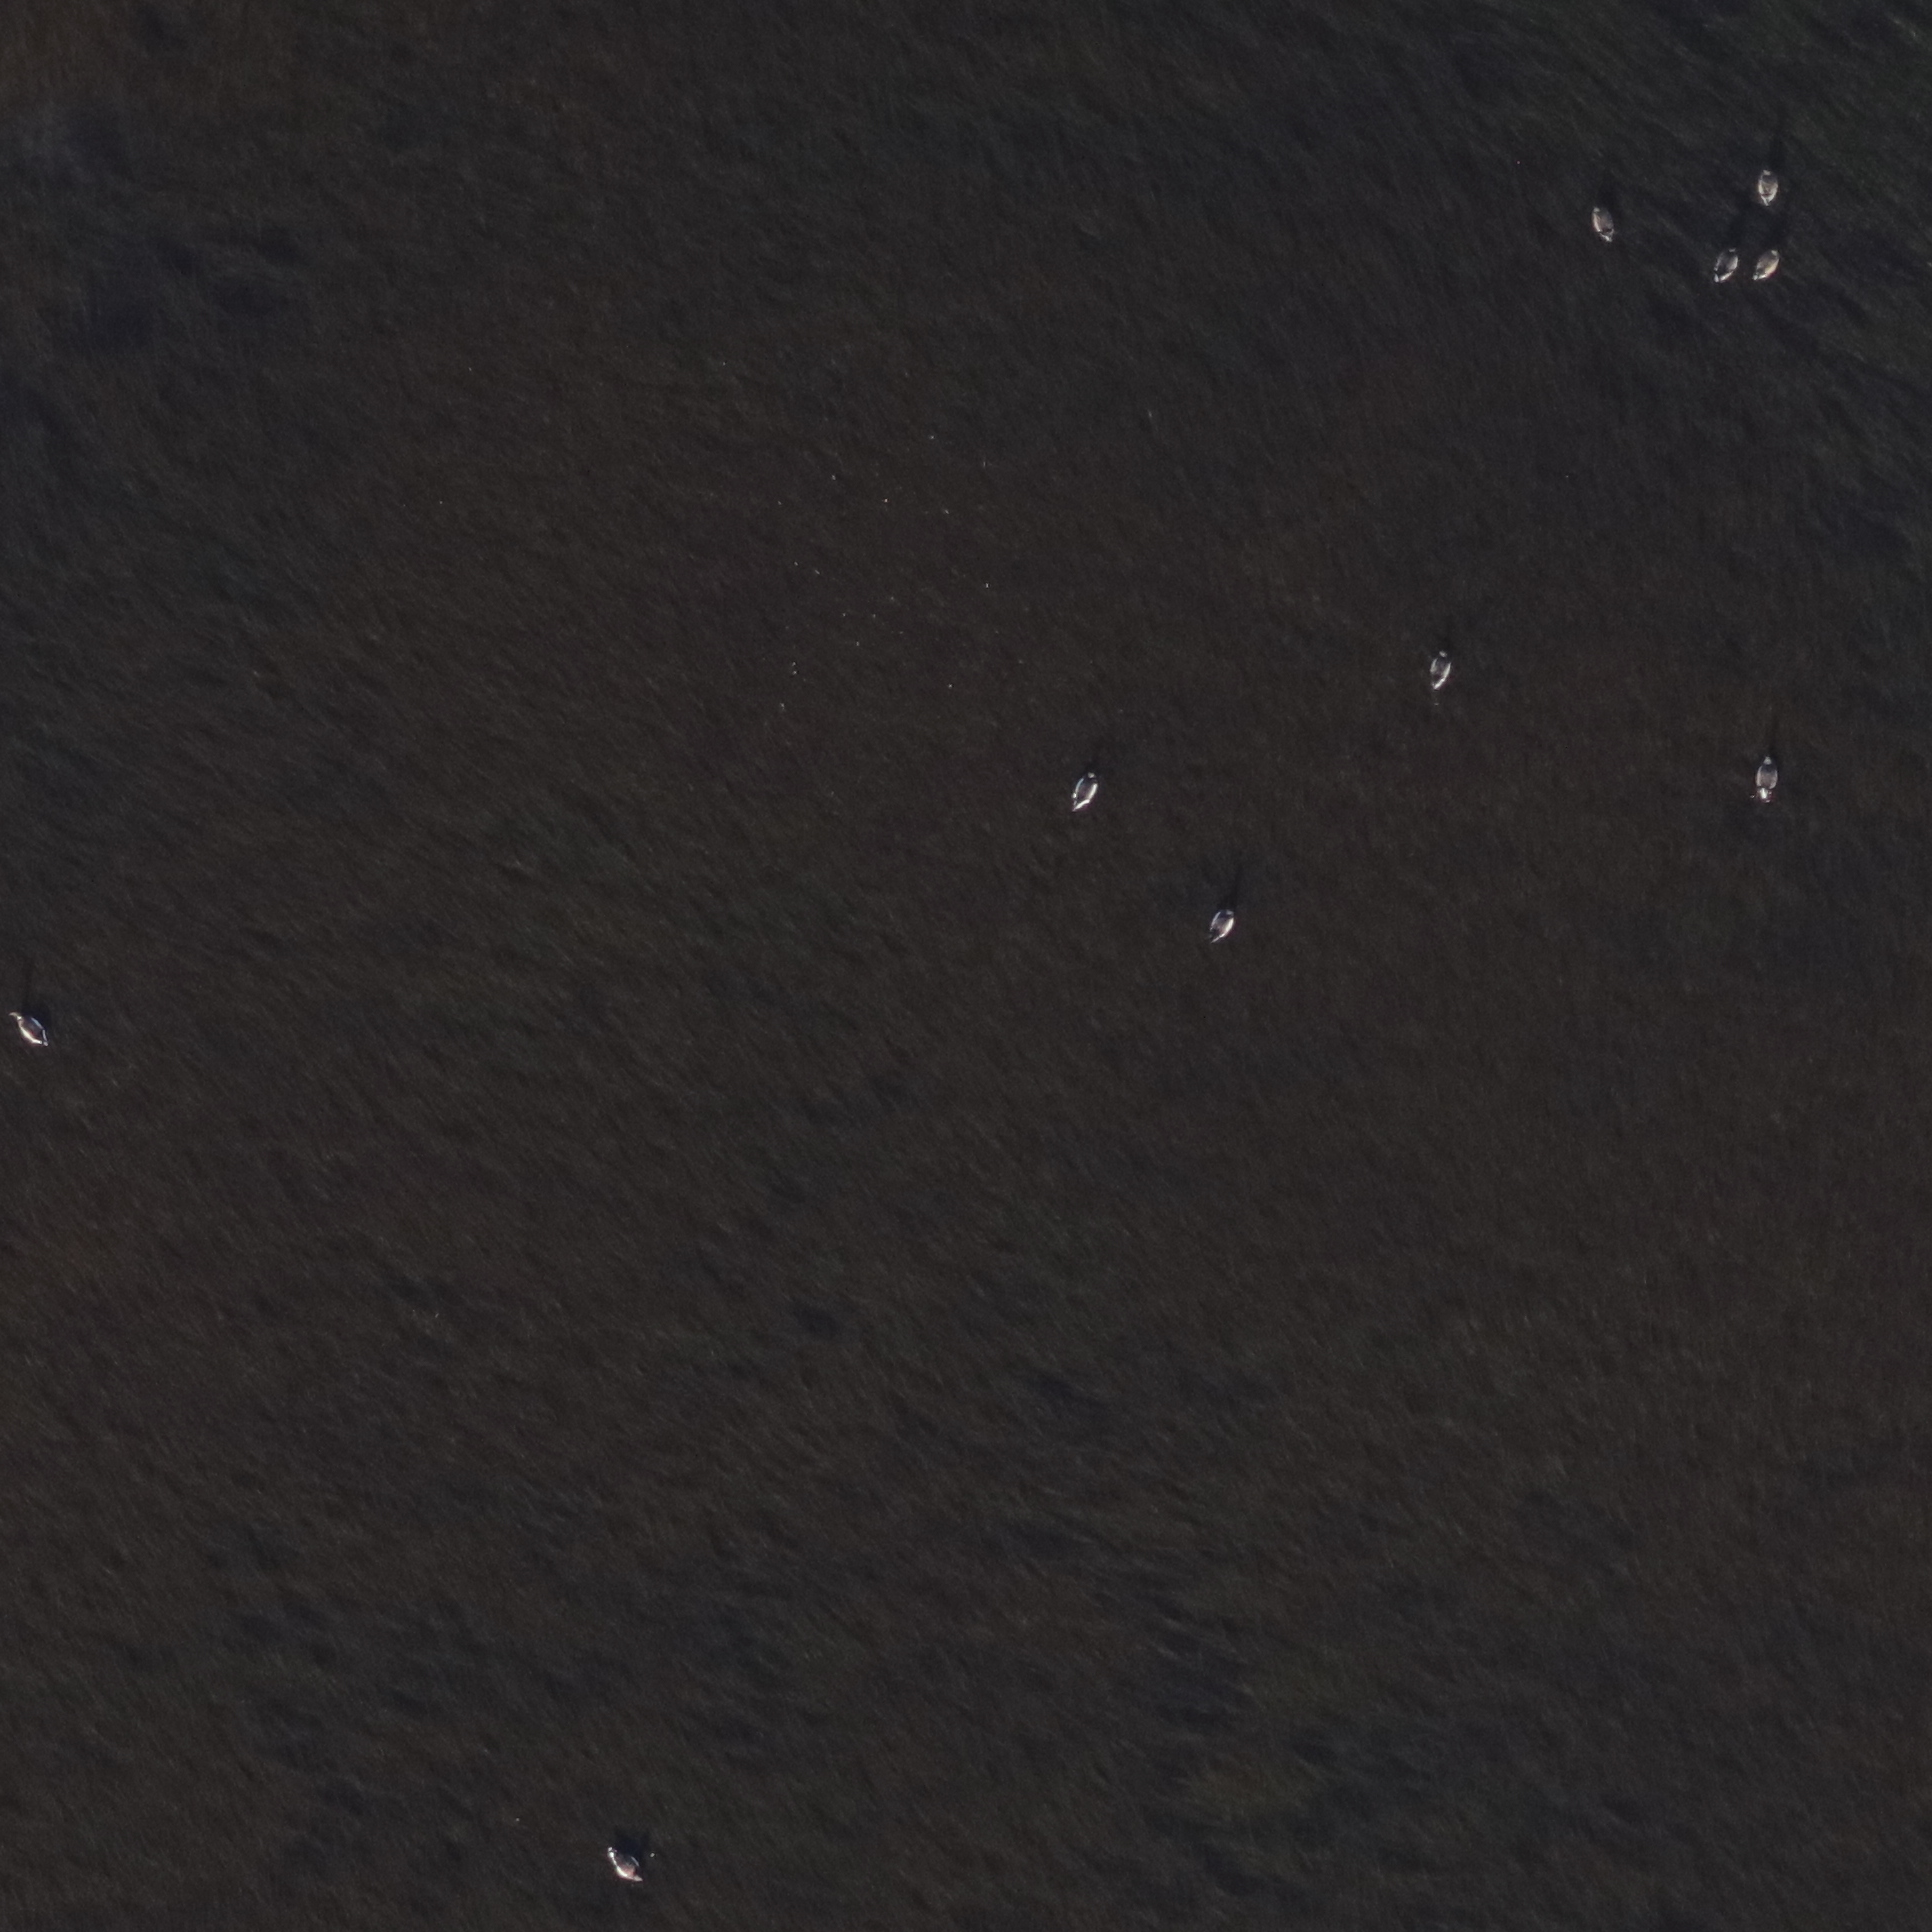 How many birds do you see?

10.